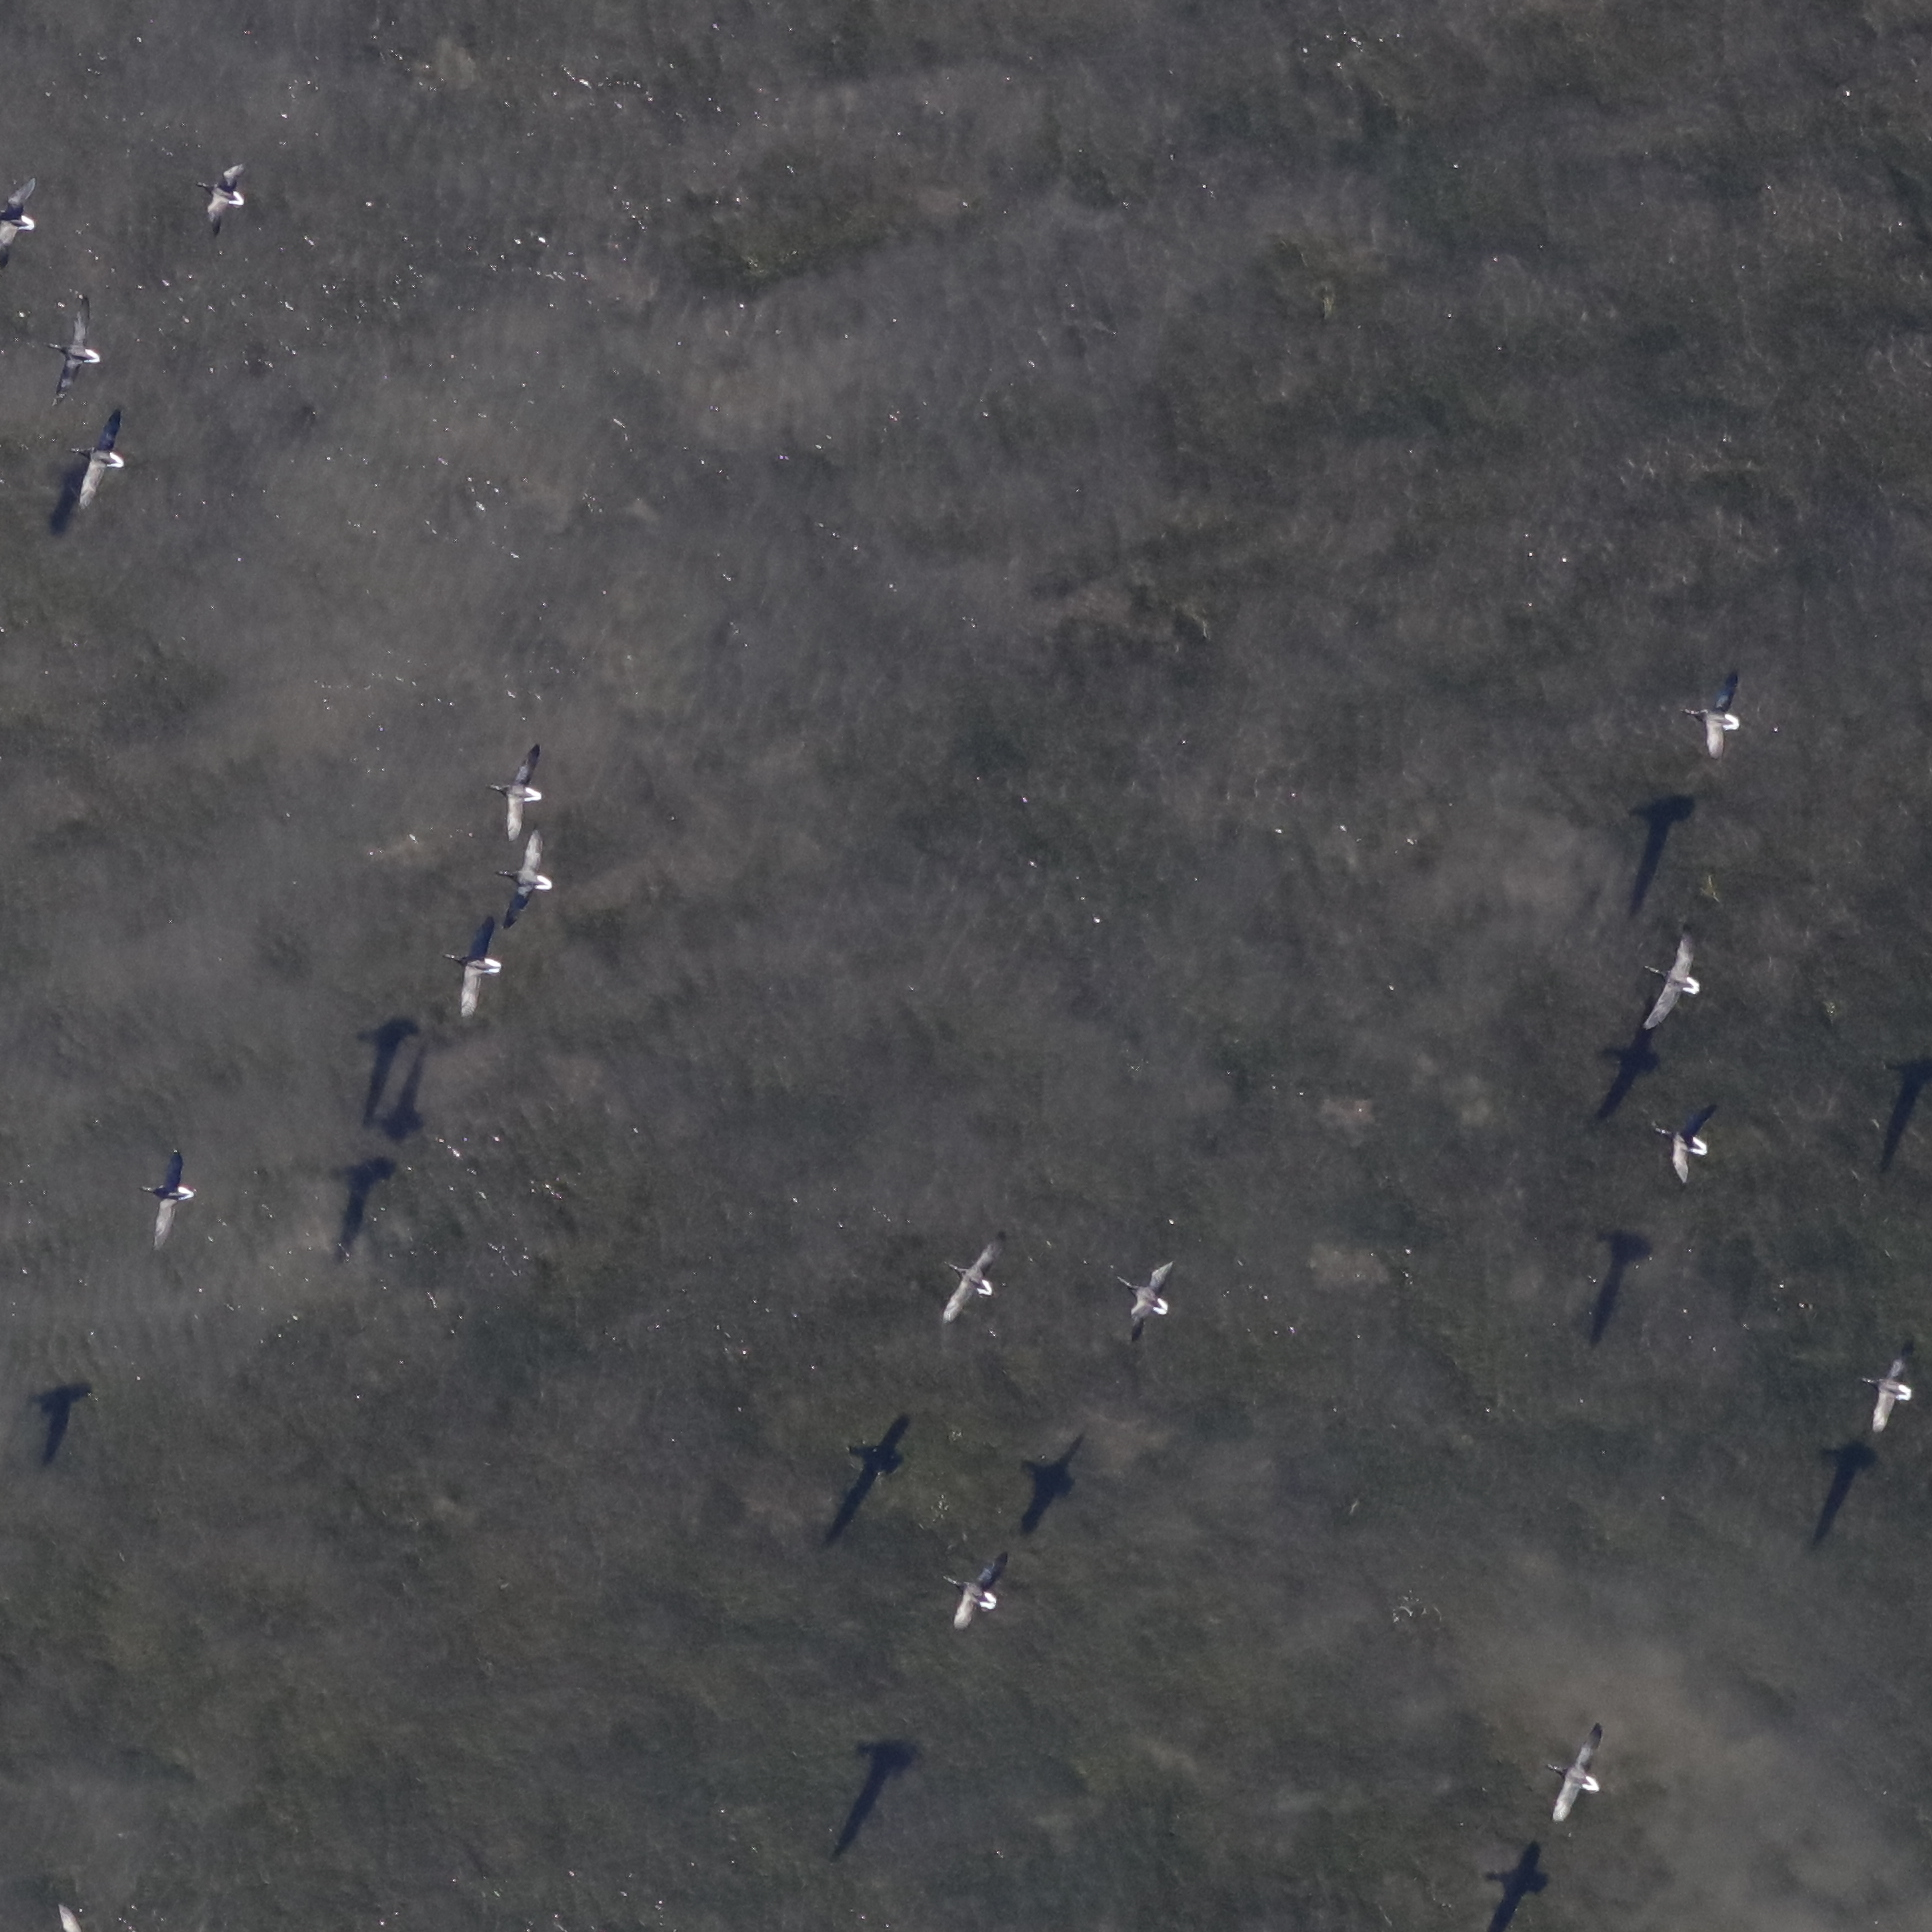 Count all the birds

16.